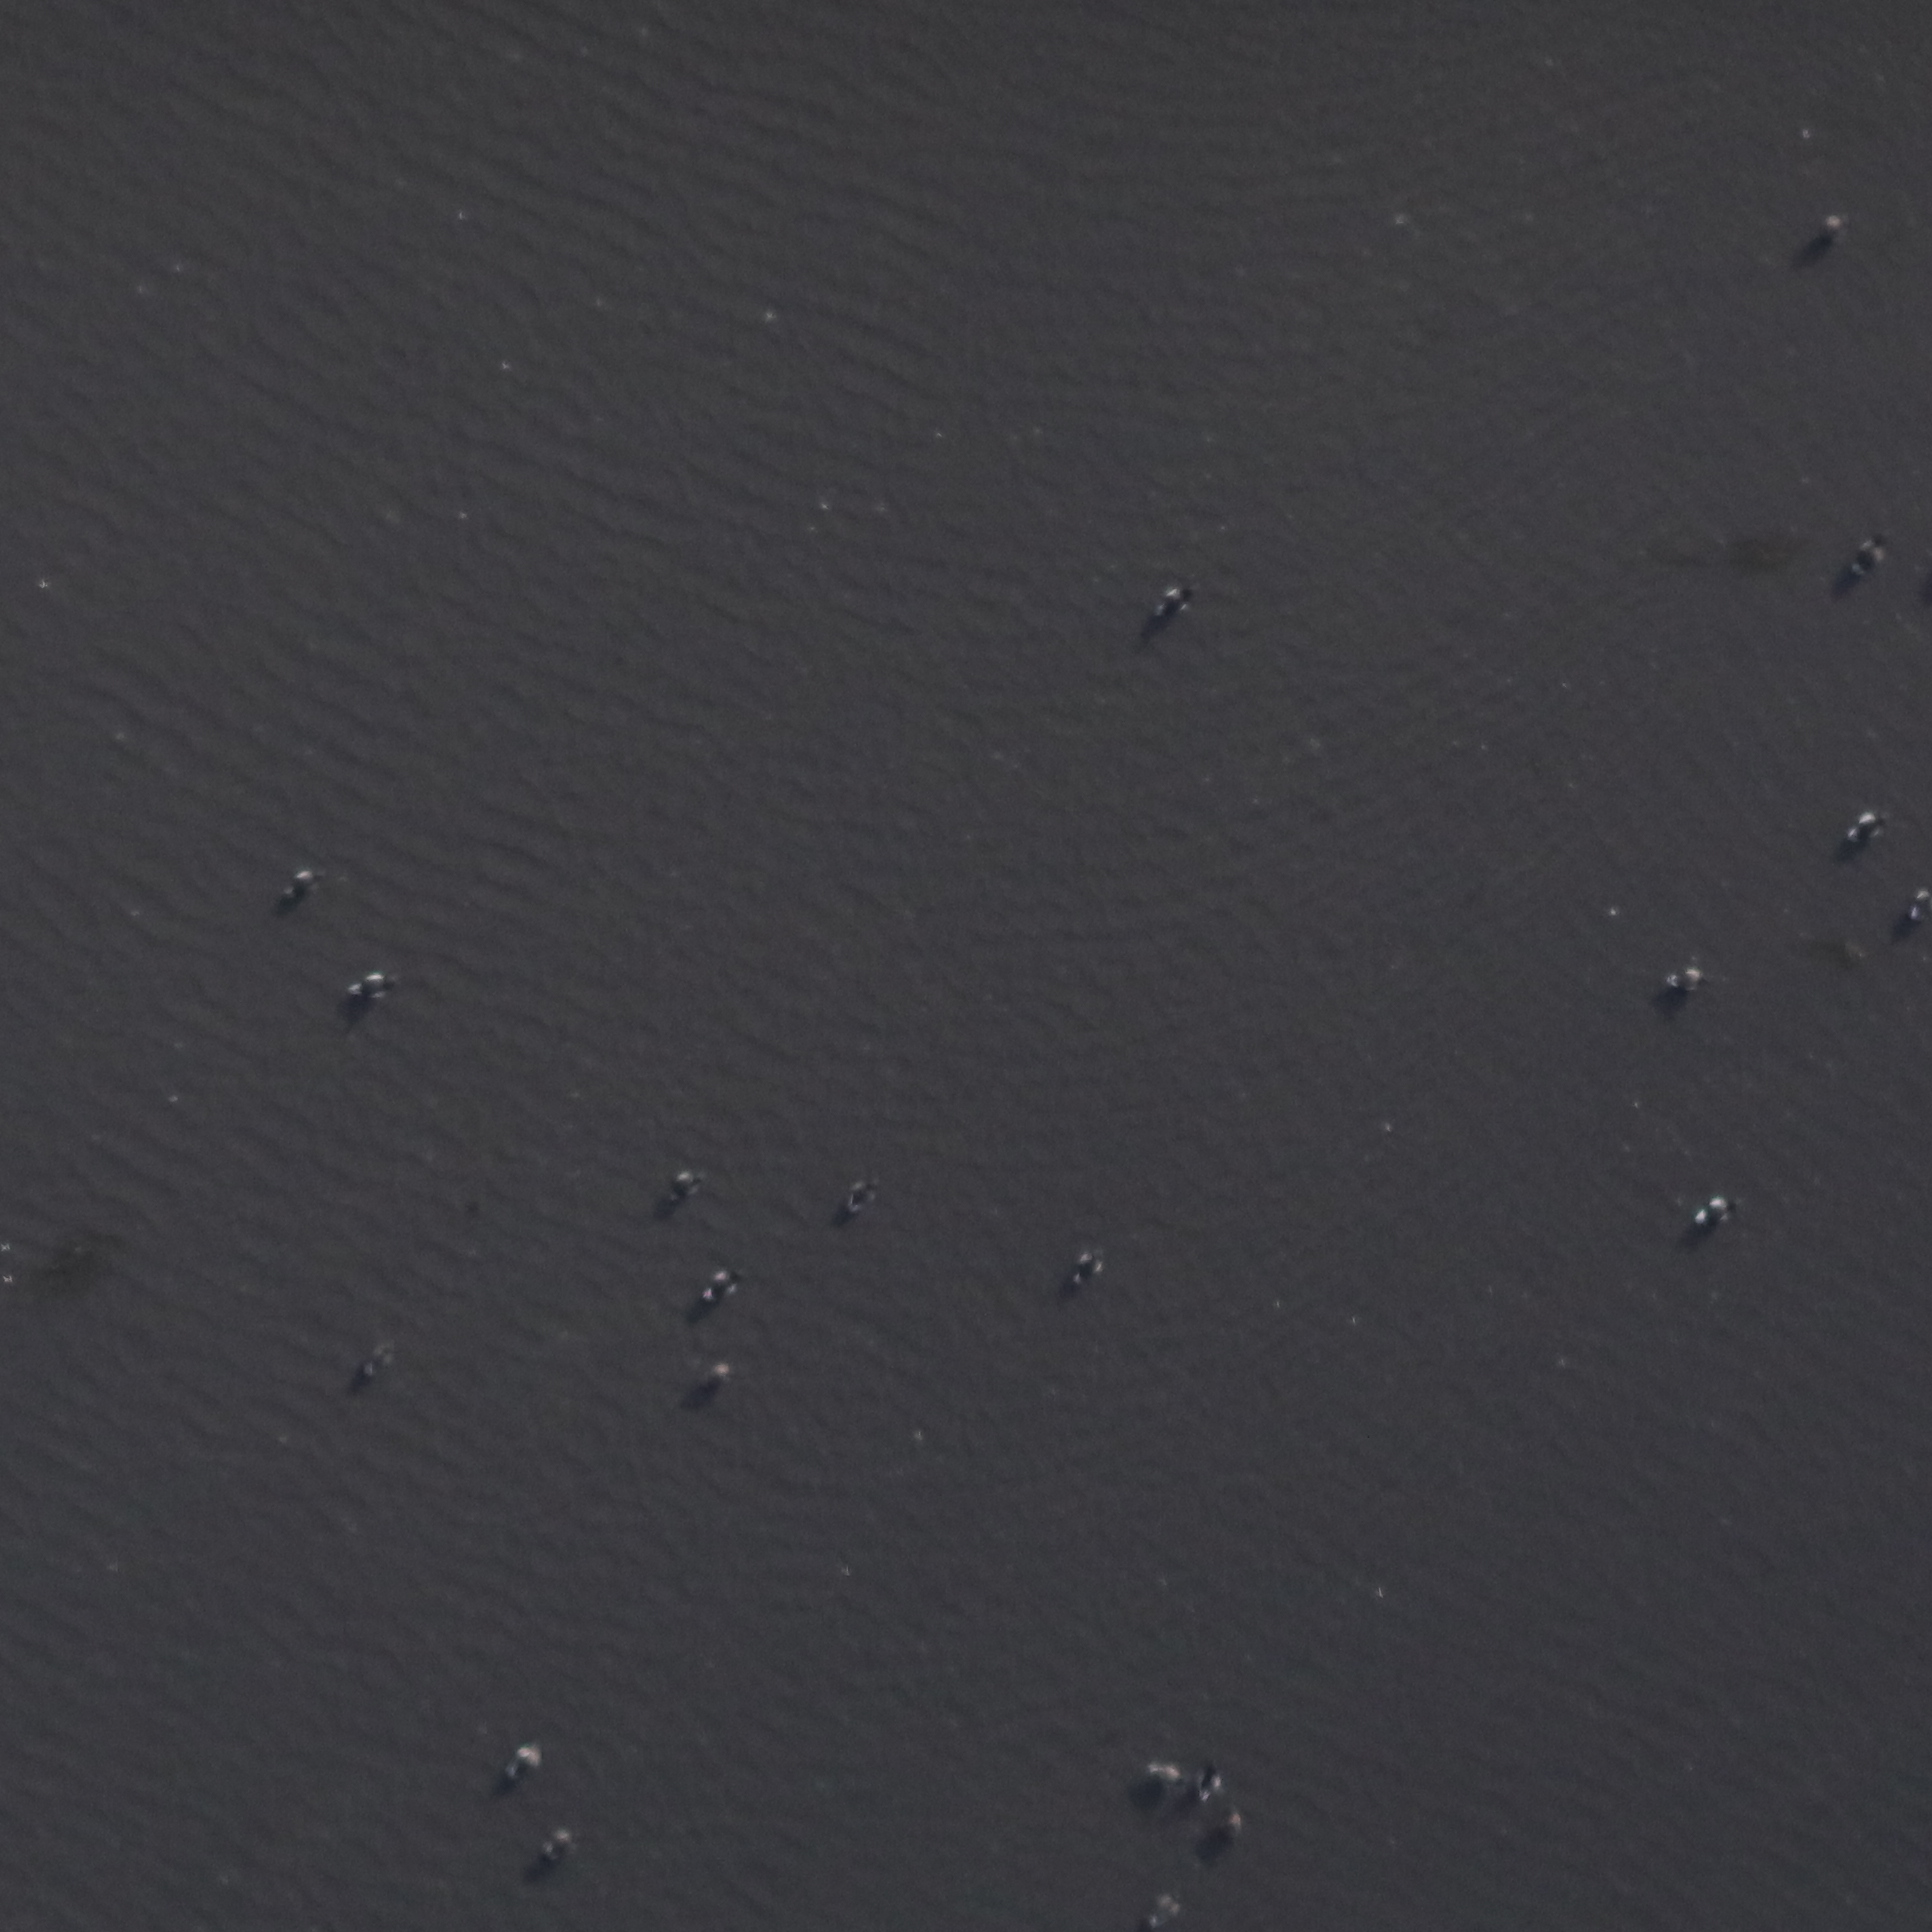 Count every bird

21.